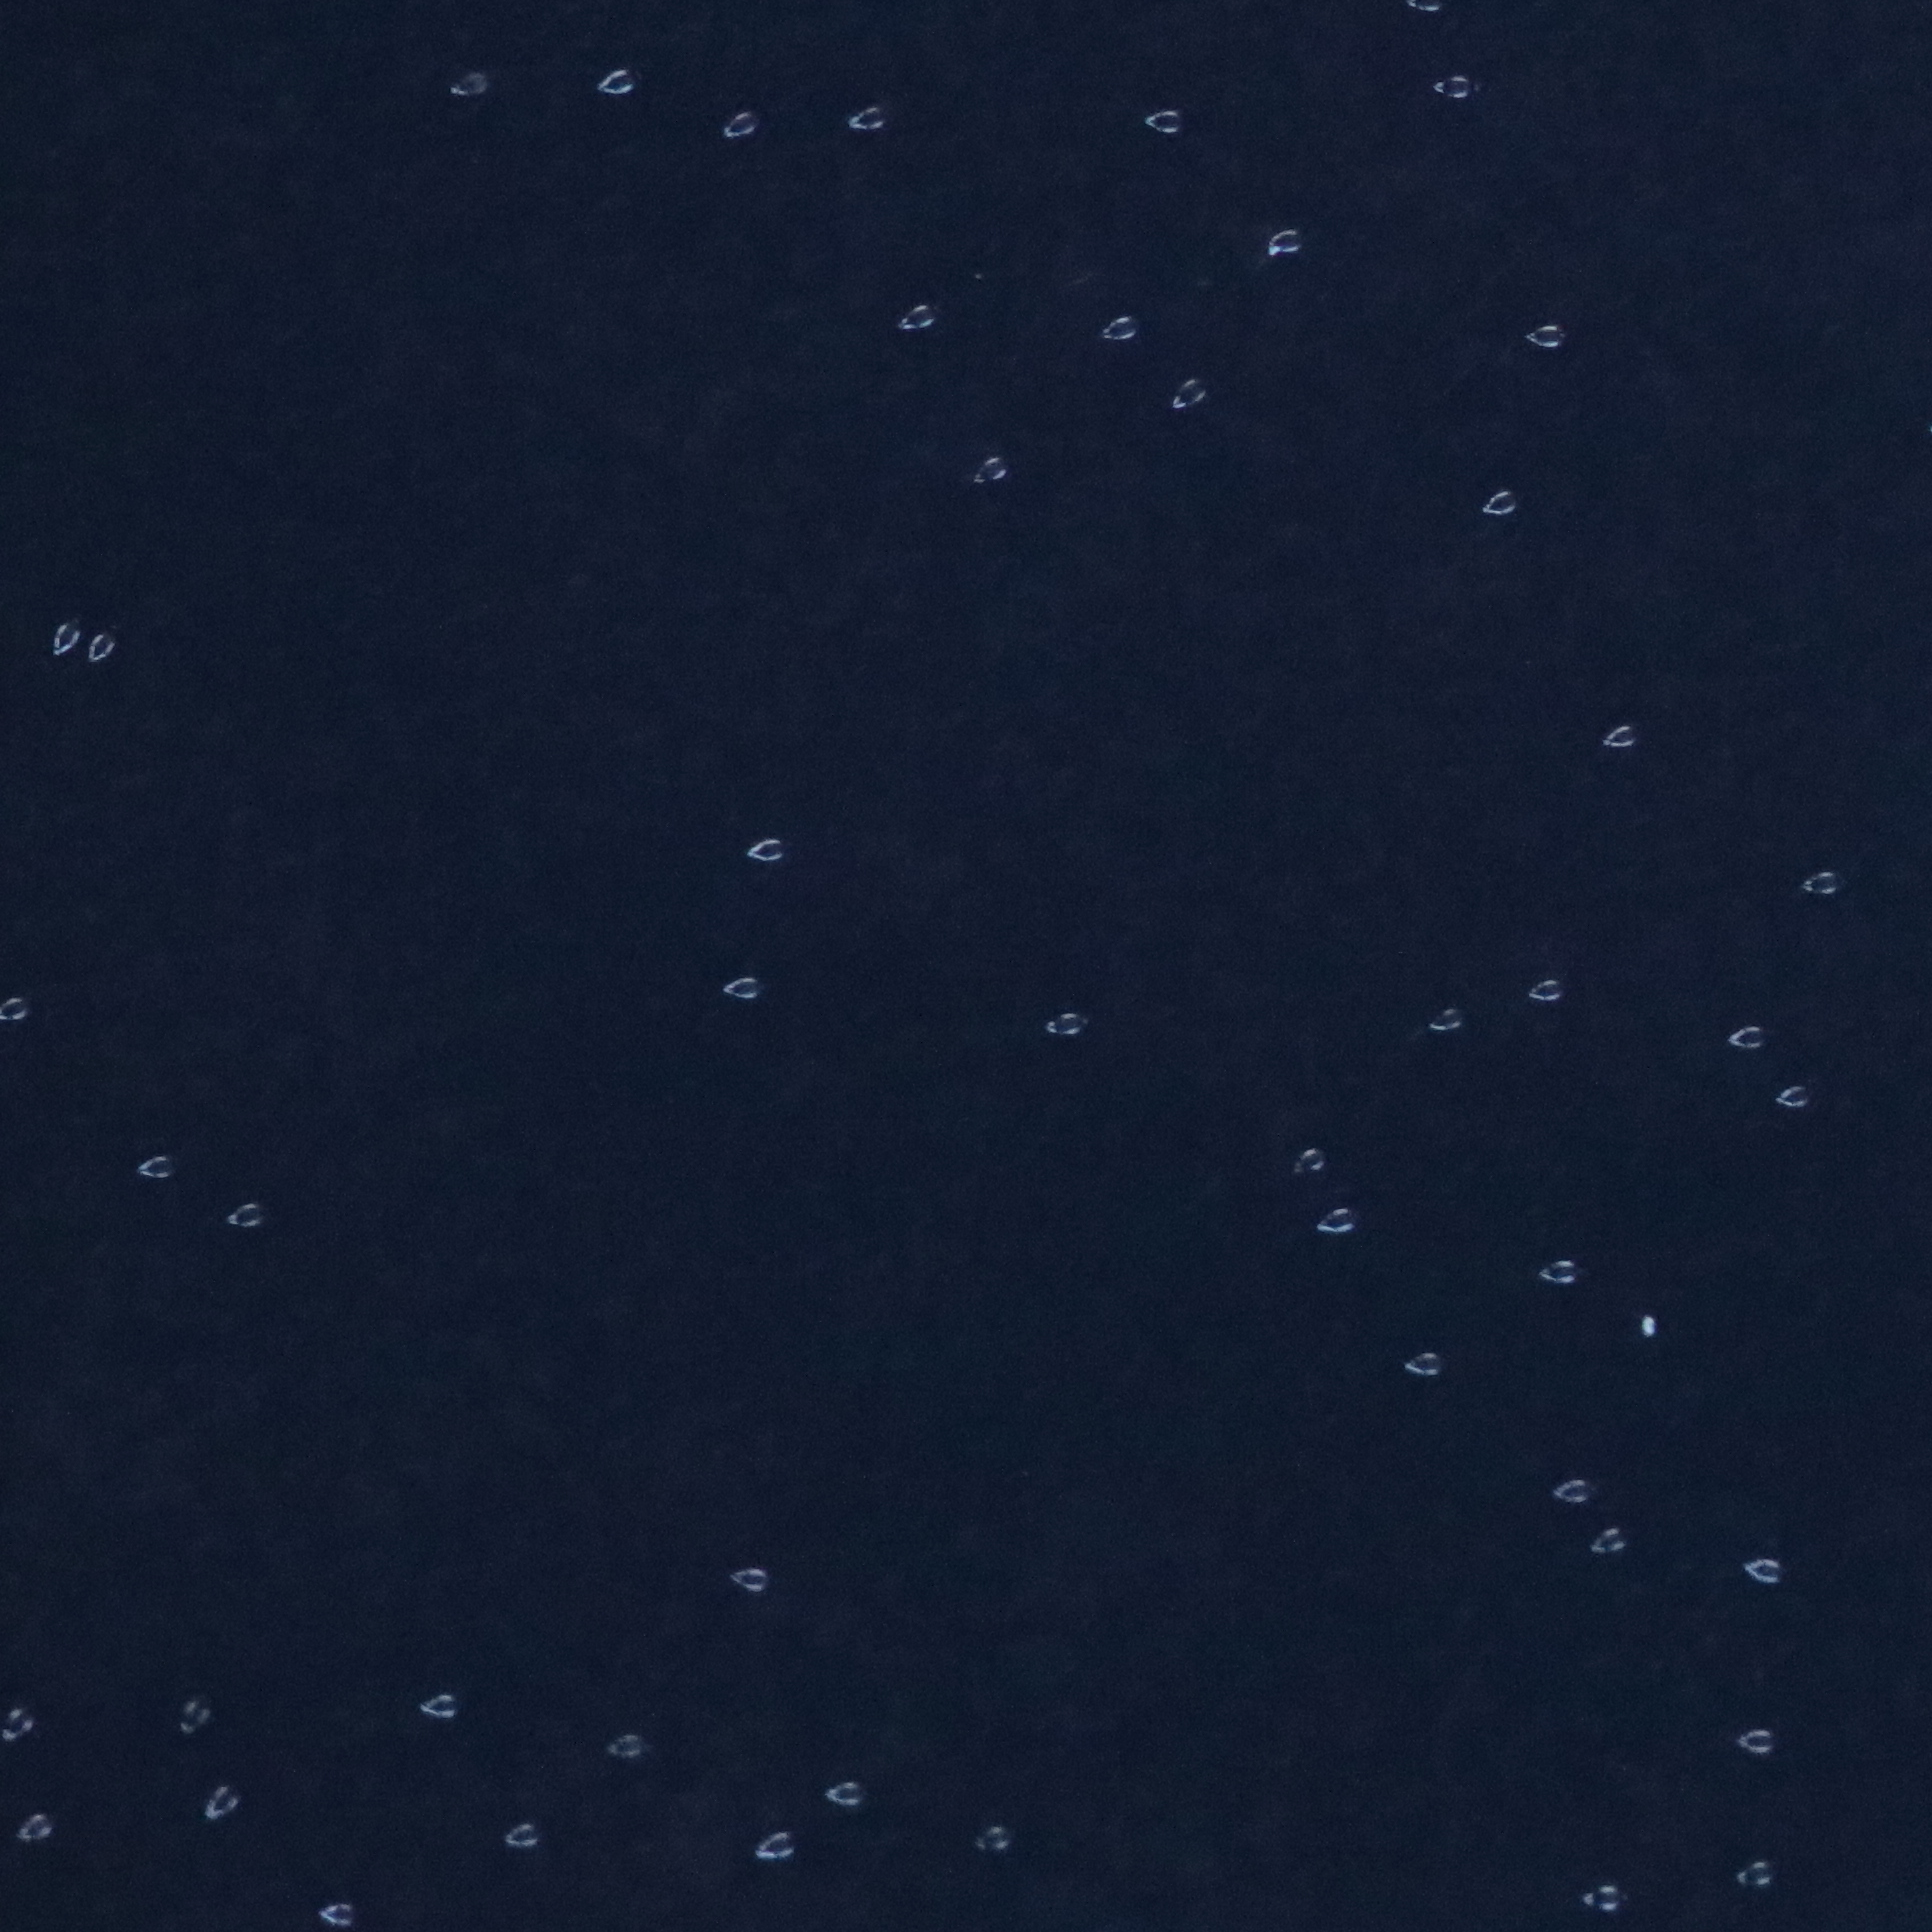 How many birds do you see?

51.